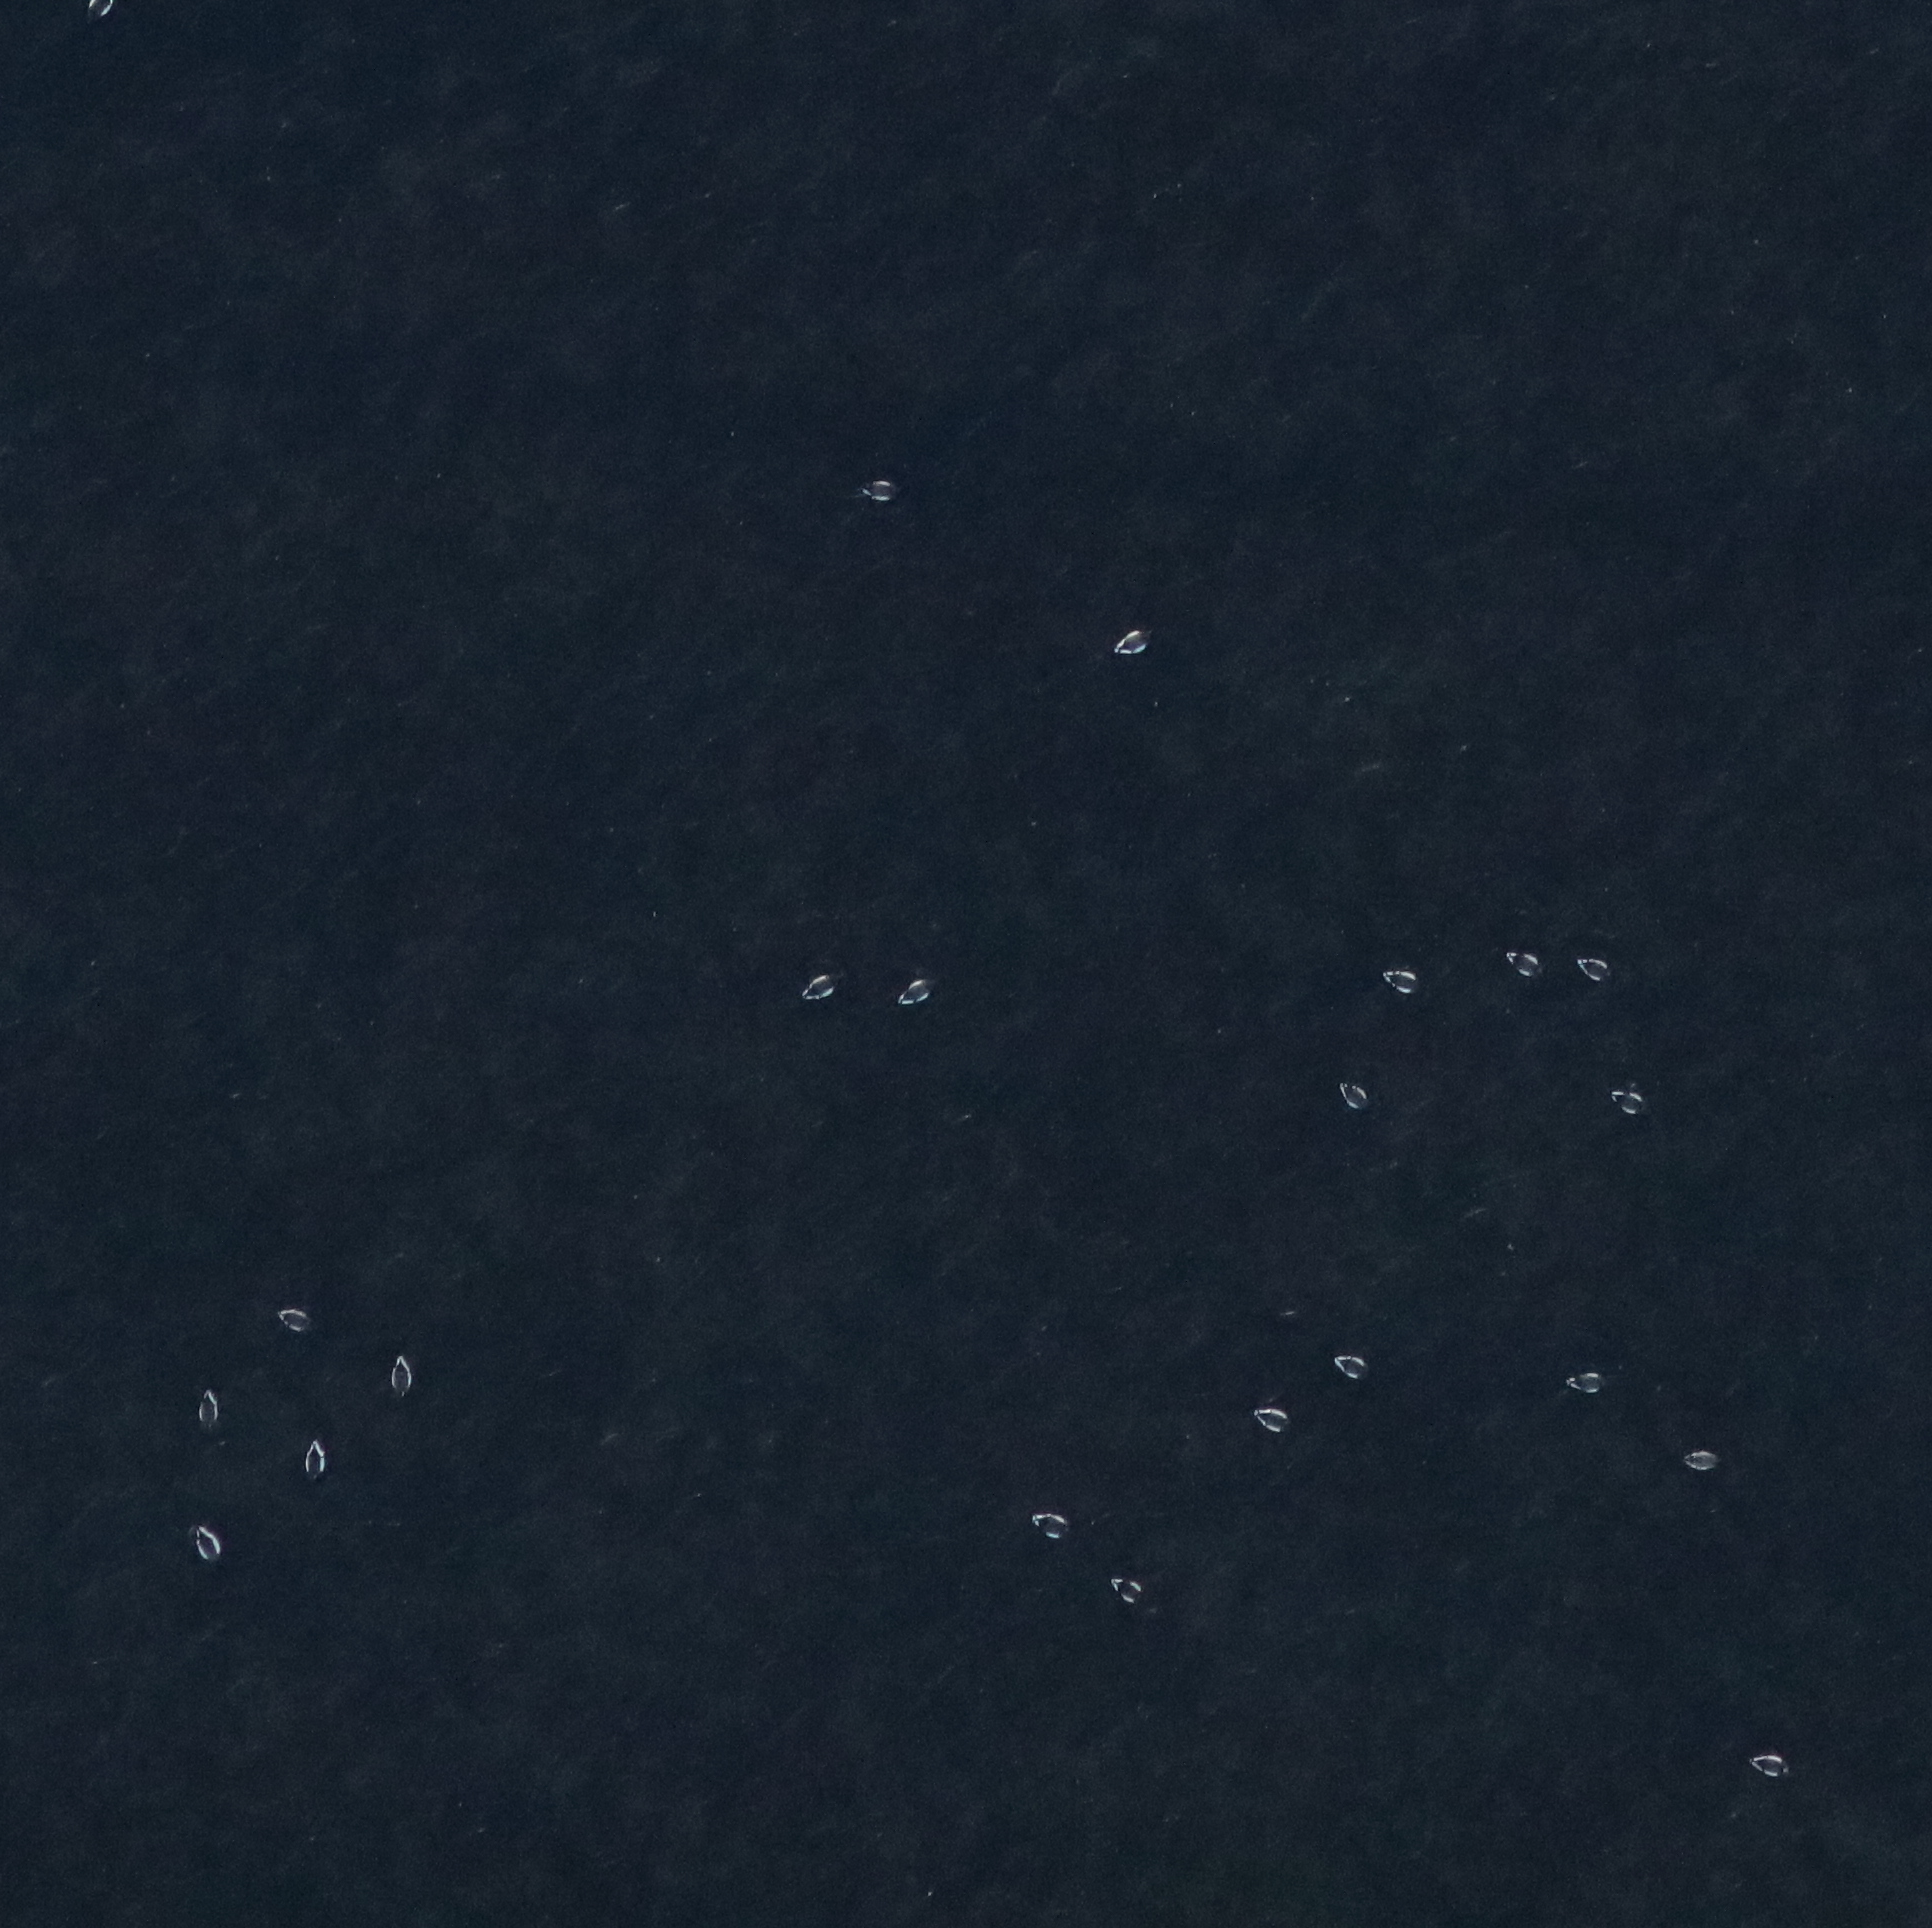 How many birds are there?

22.